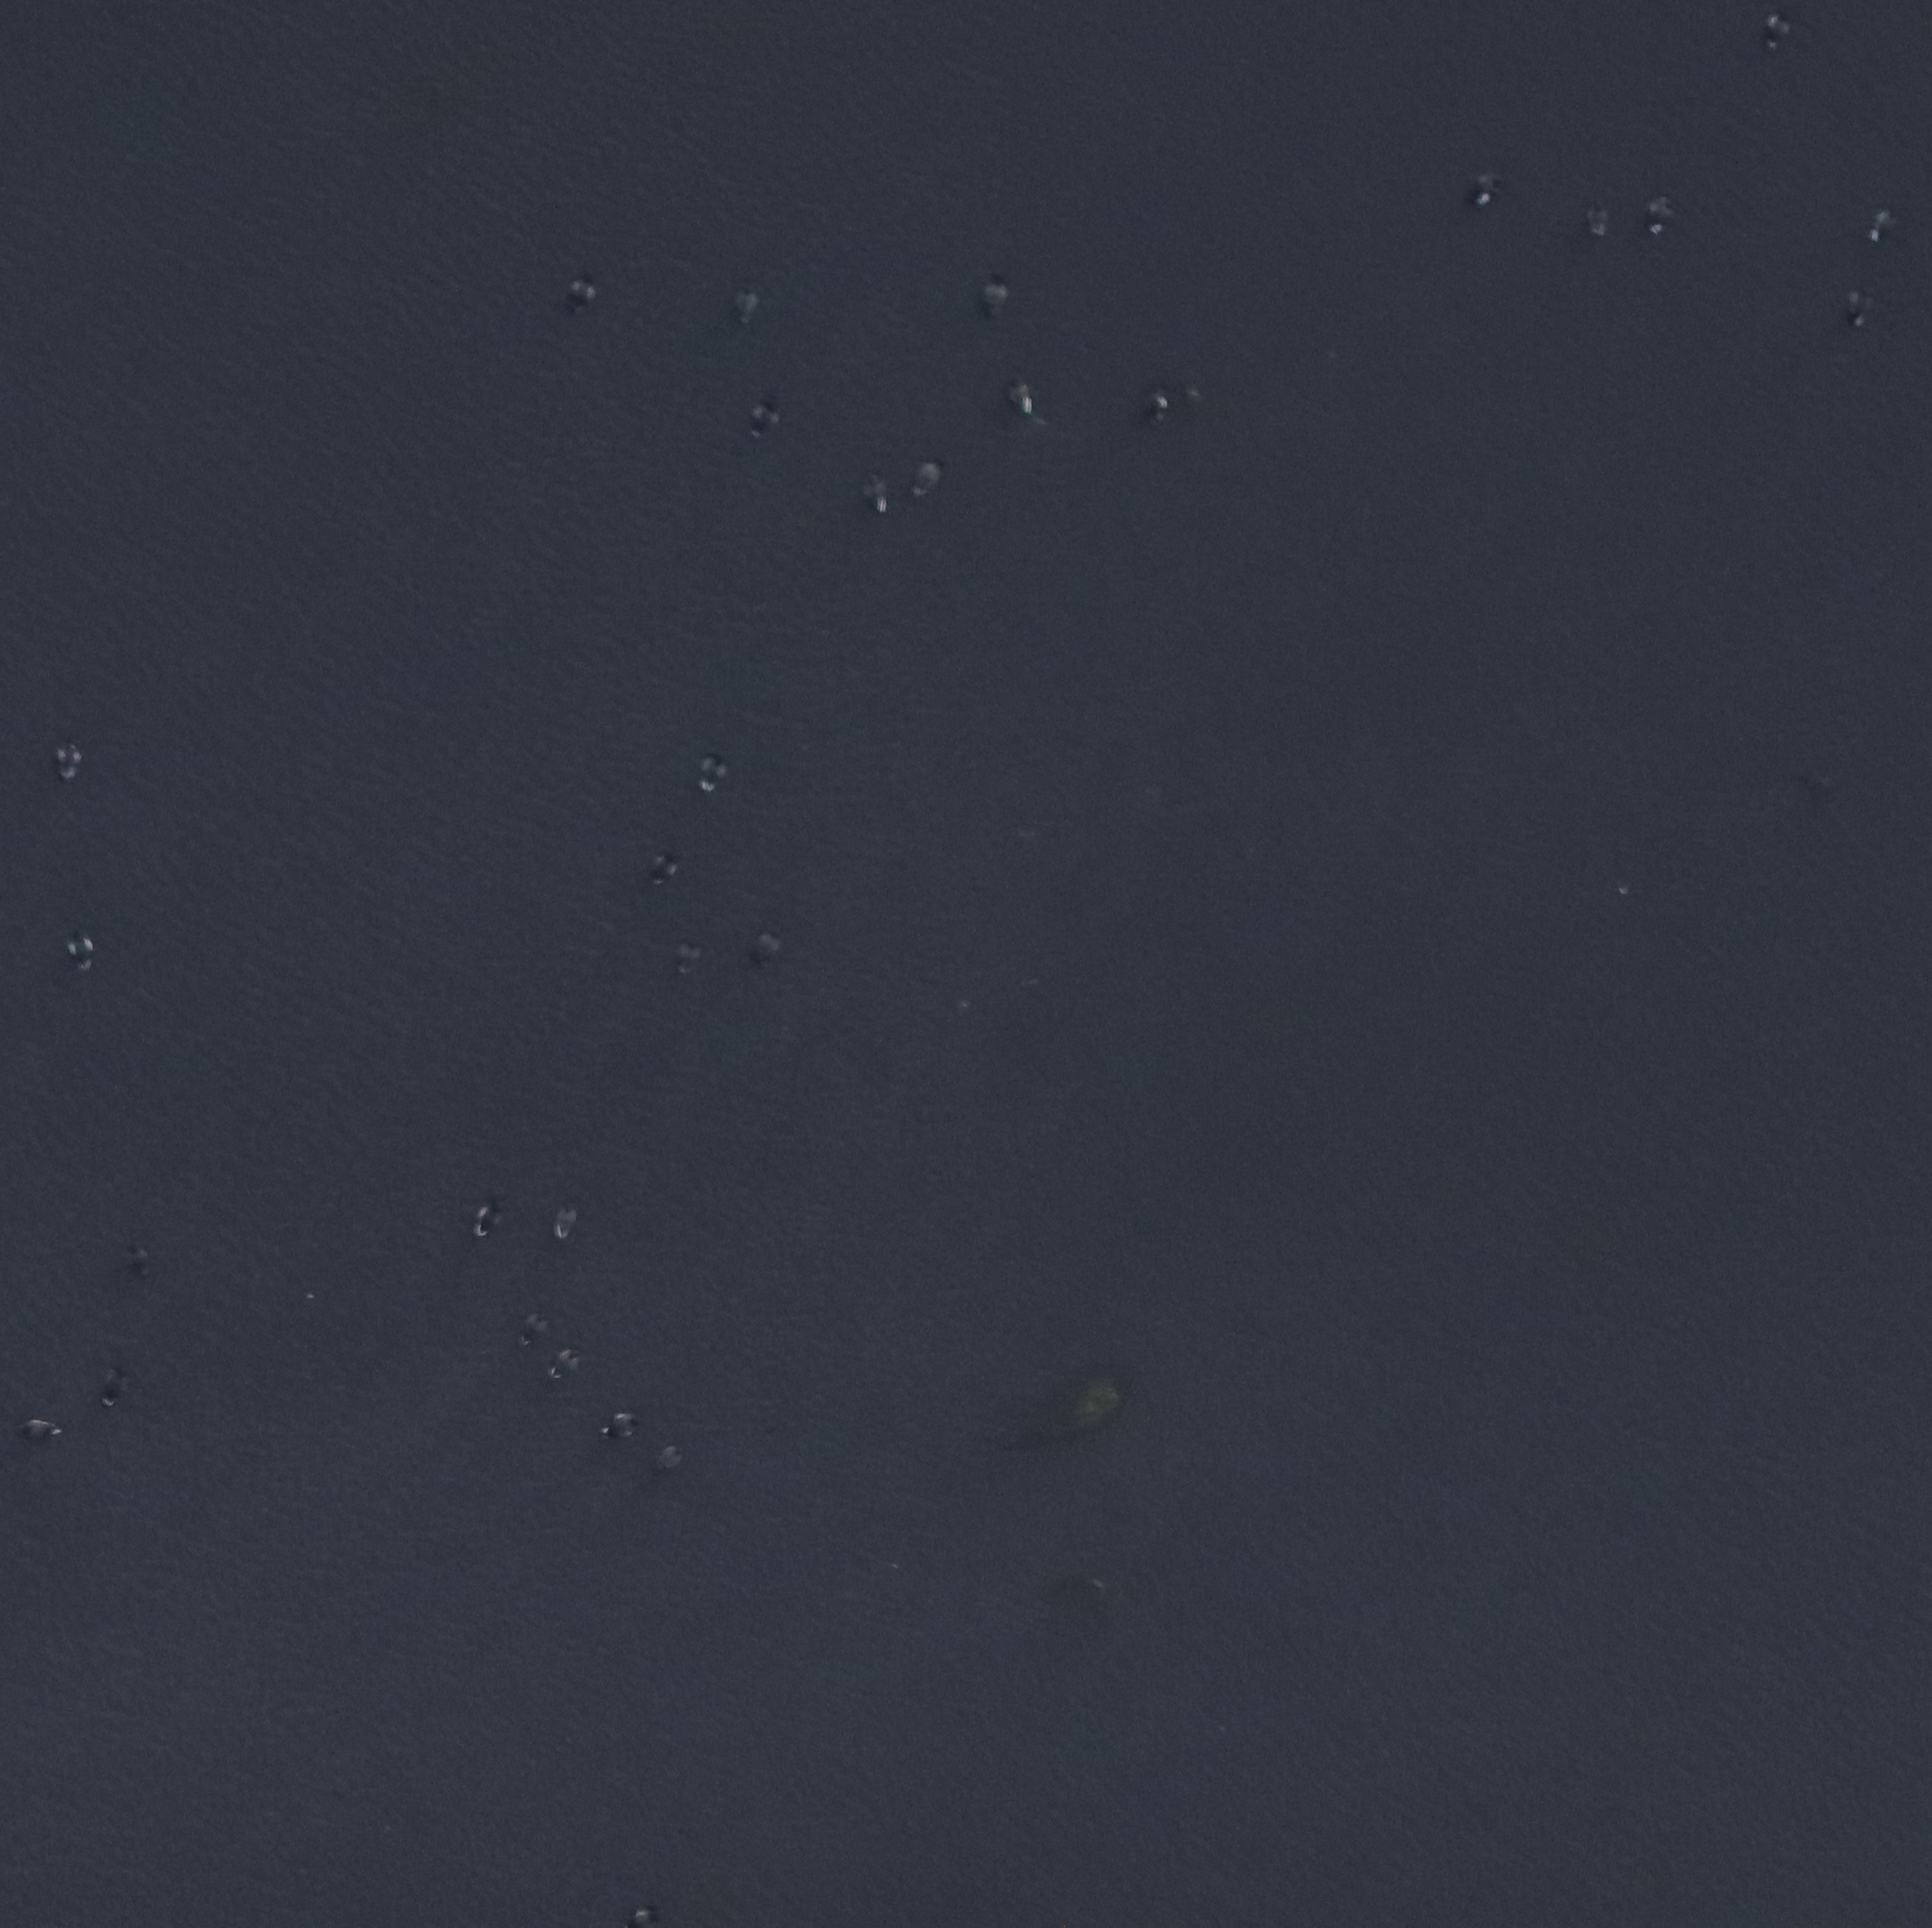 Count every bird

30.